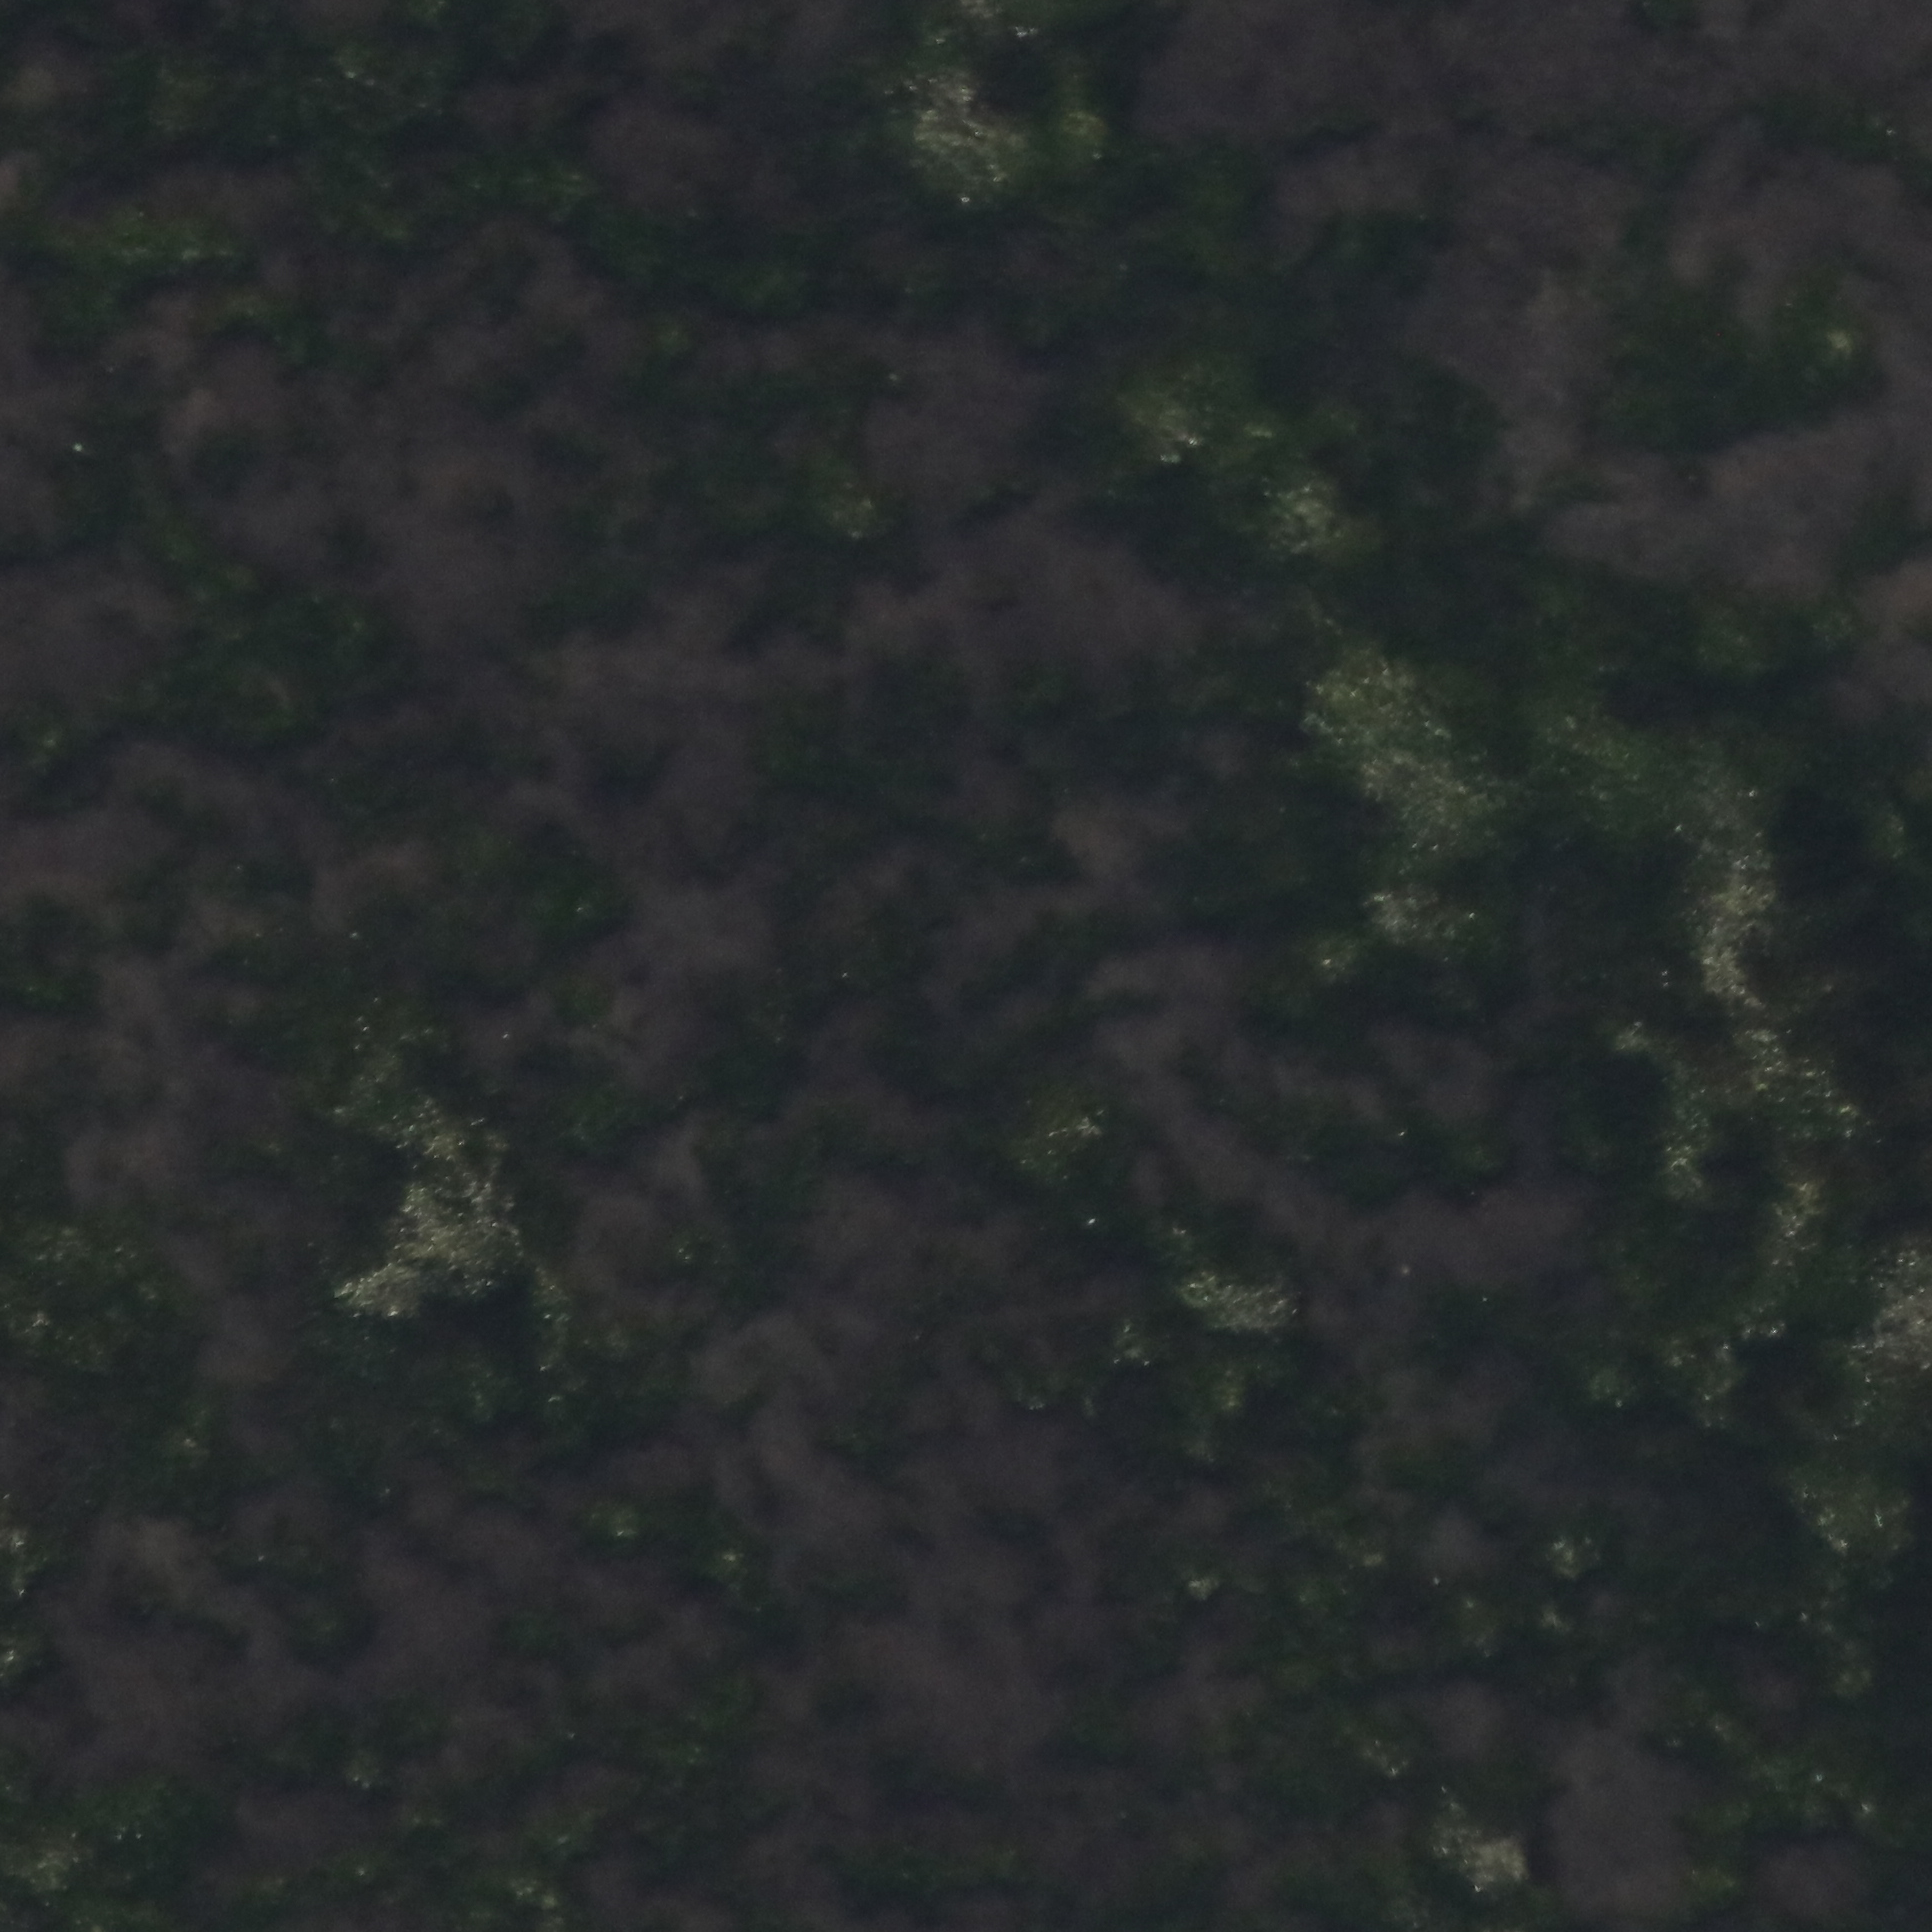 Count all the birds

0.